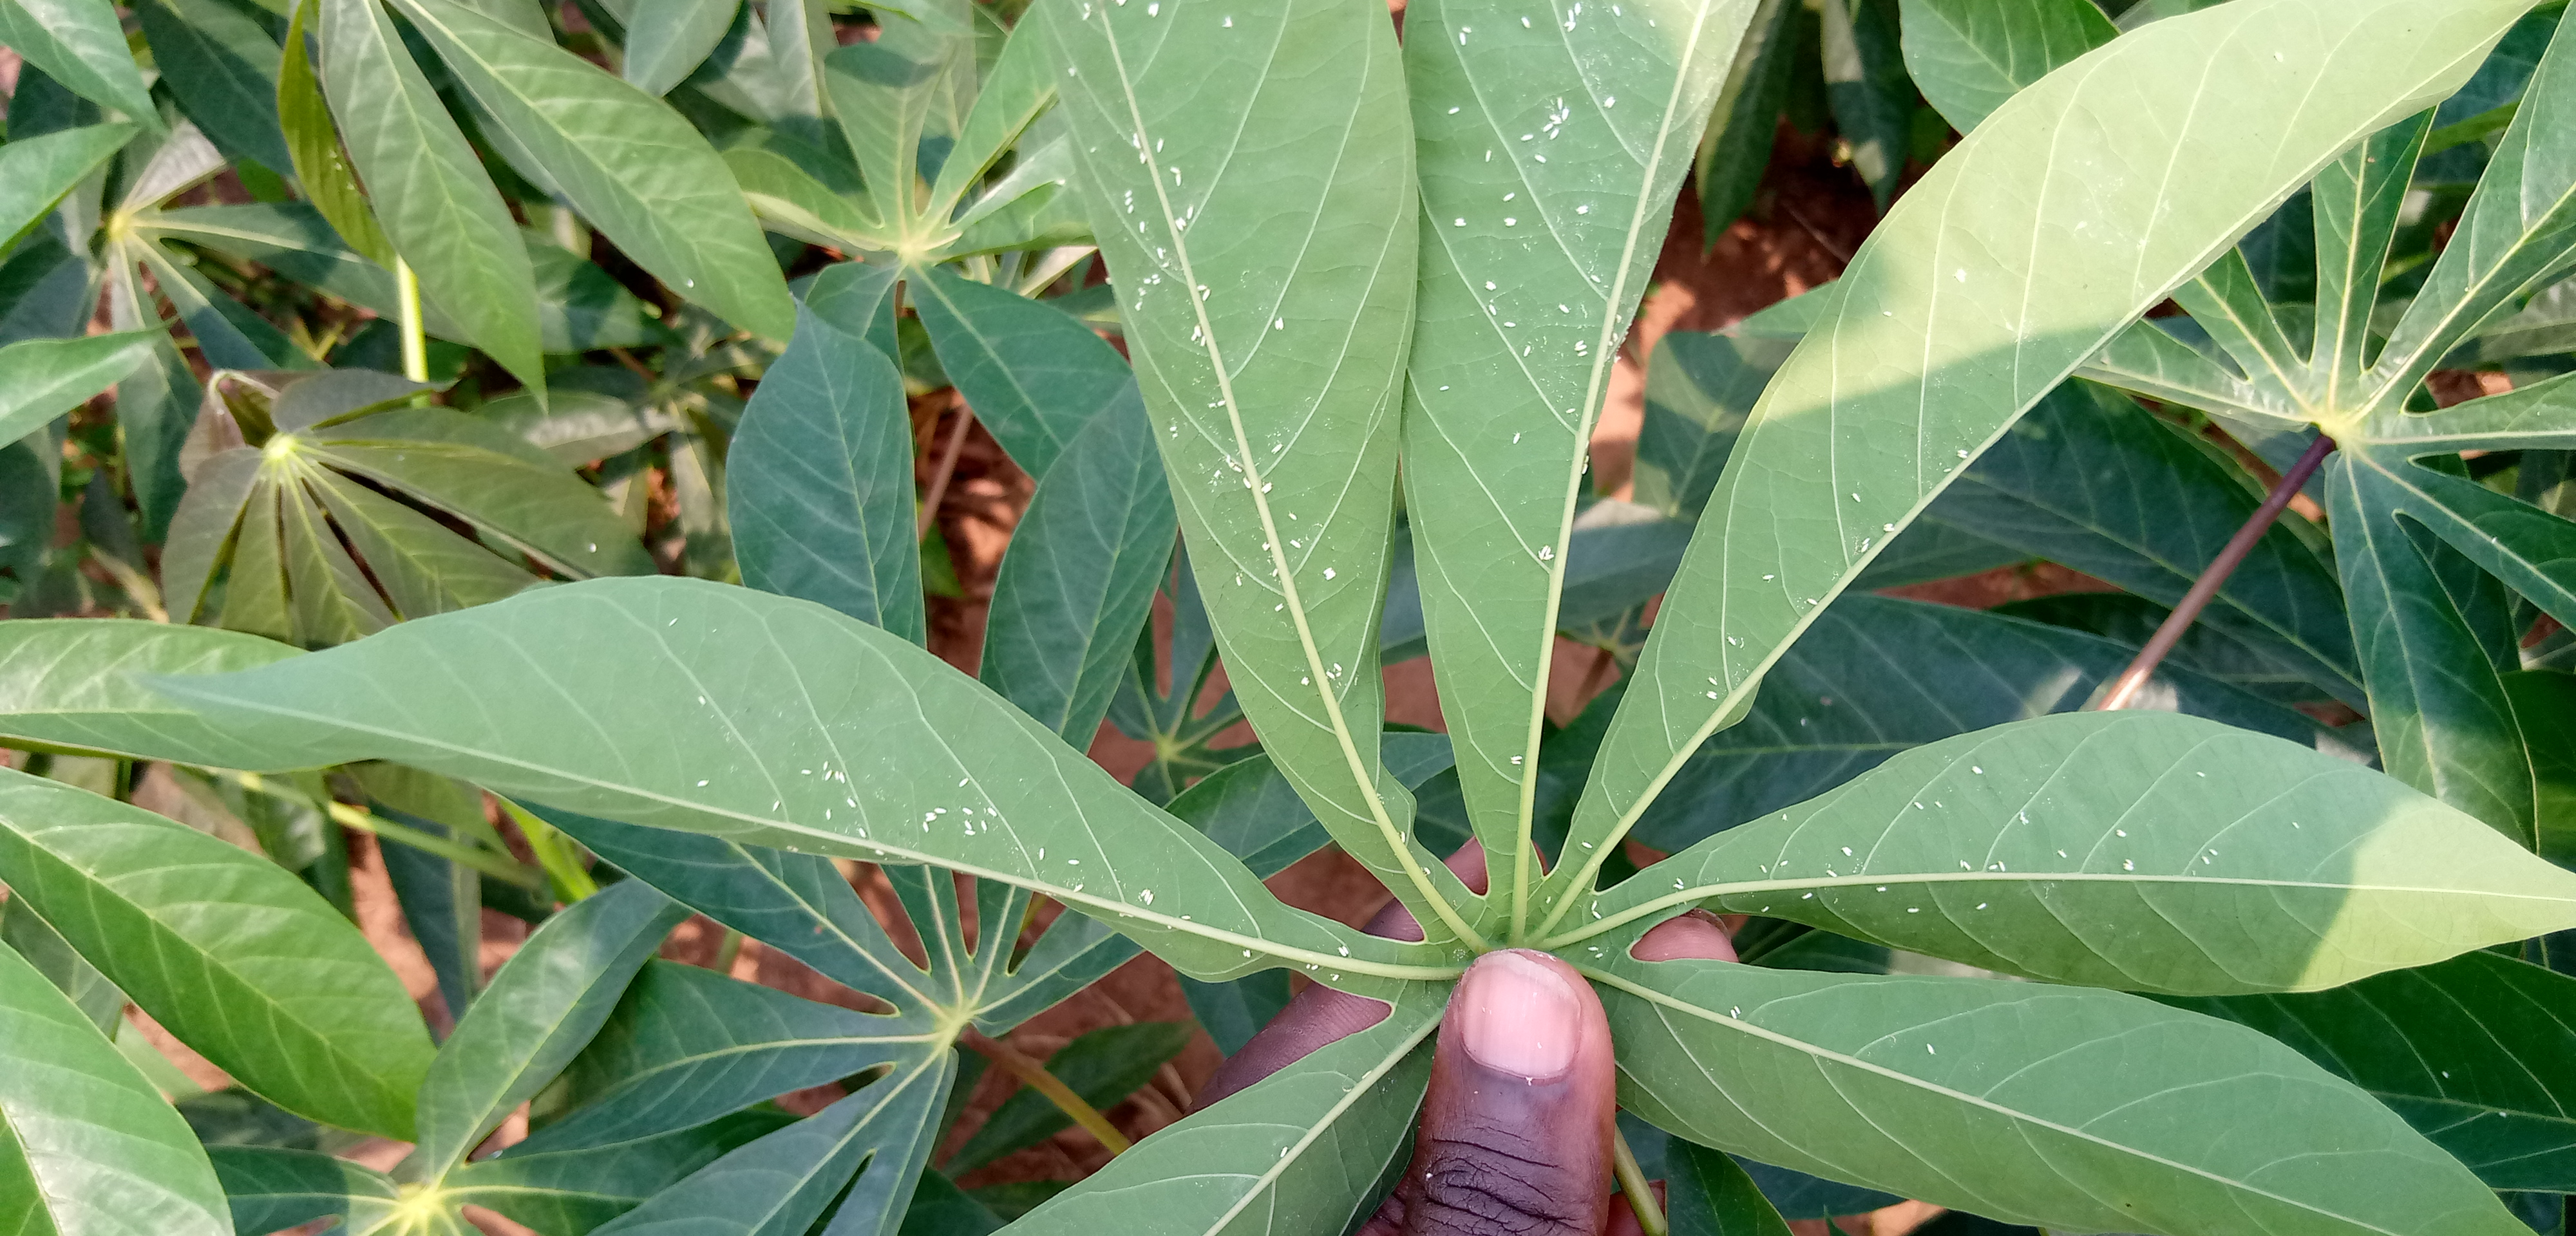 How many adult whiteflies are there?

150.